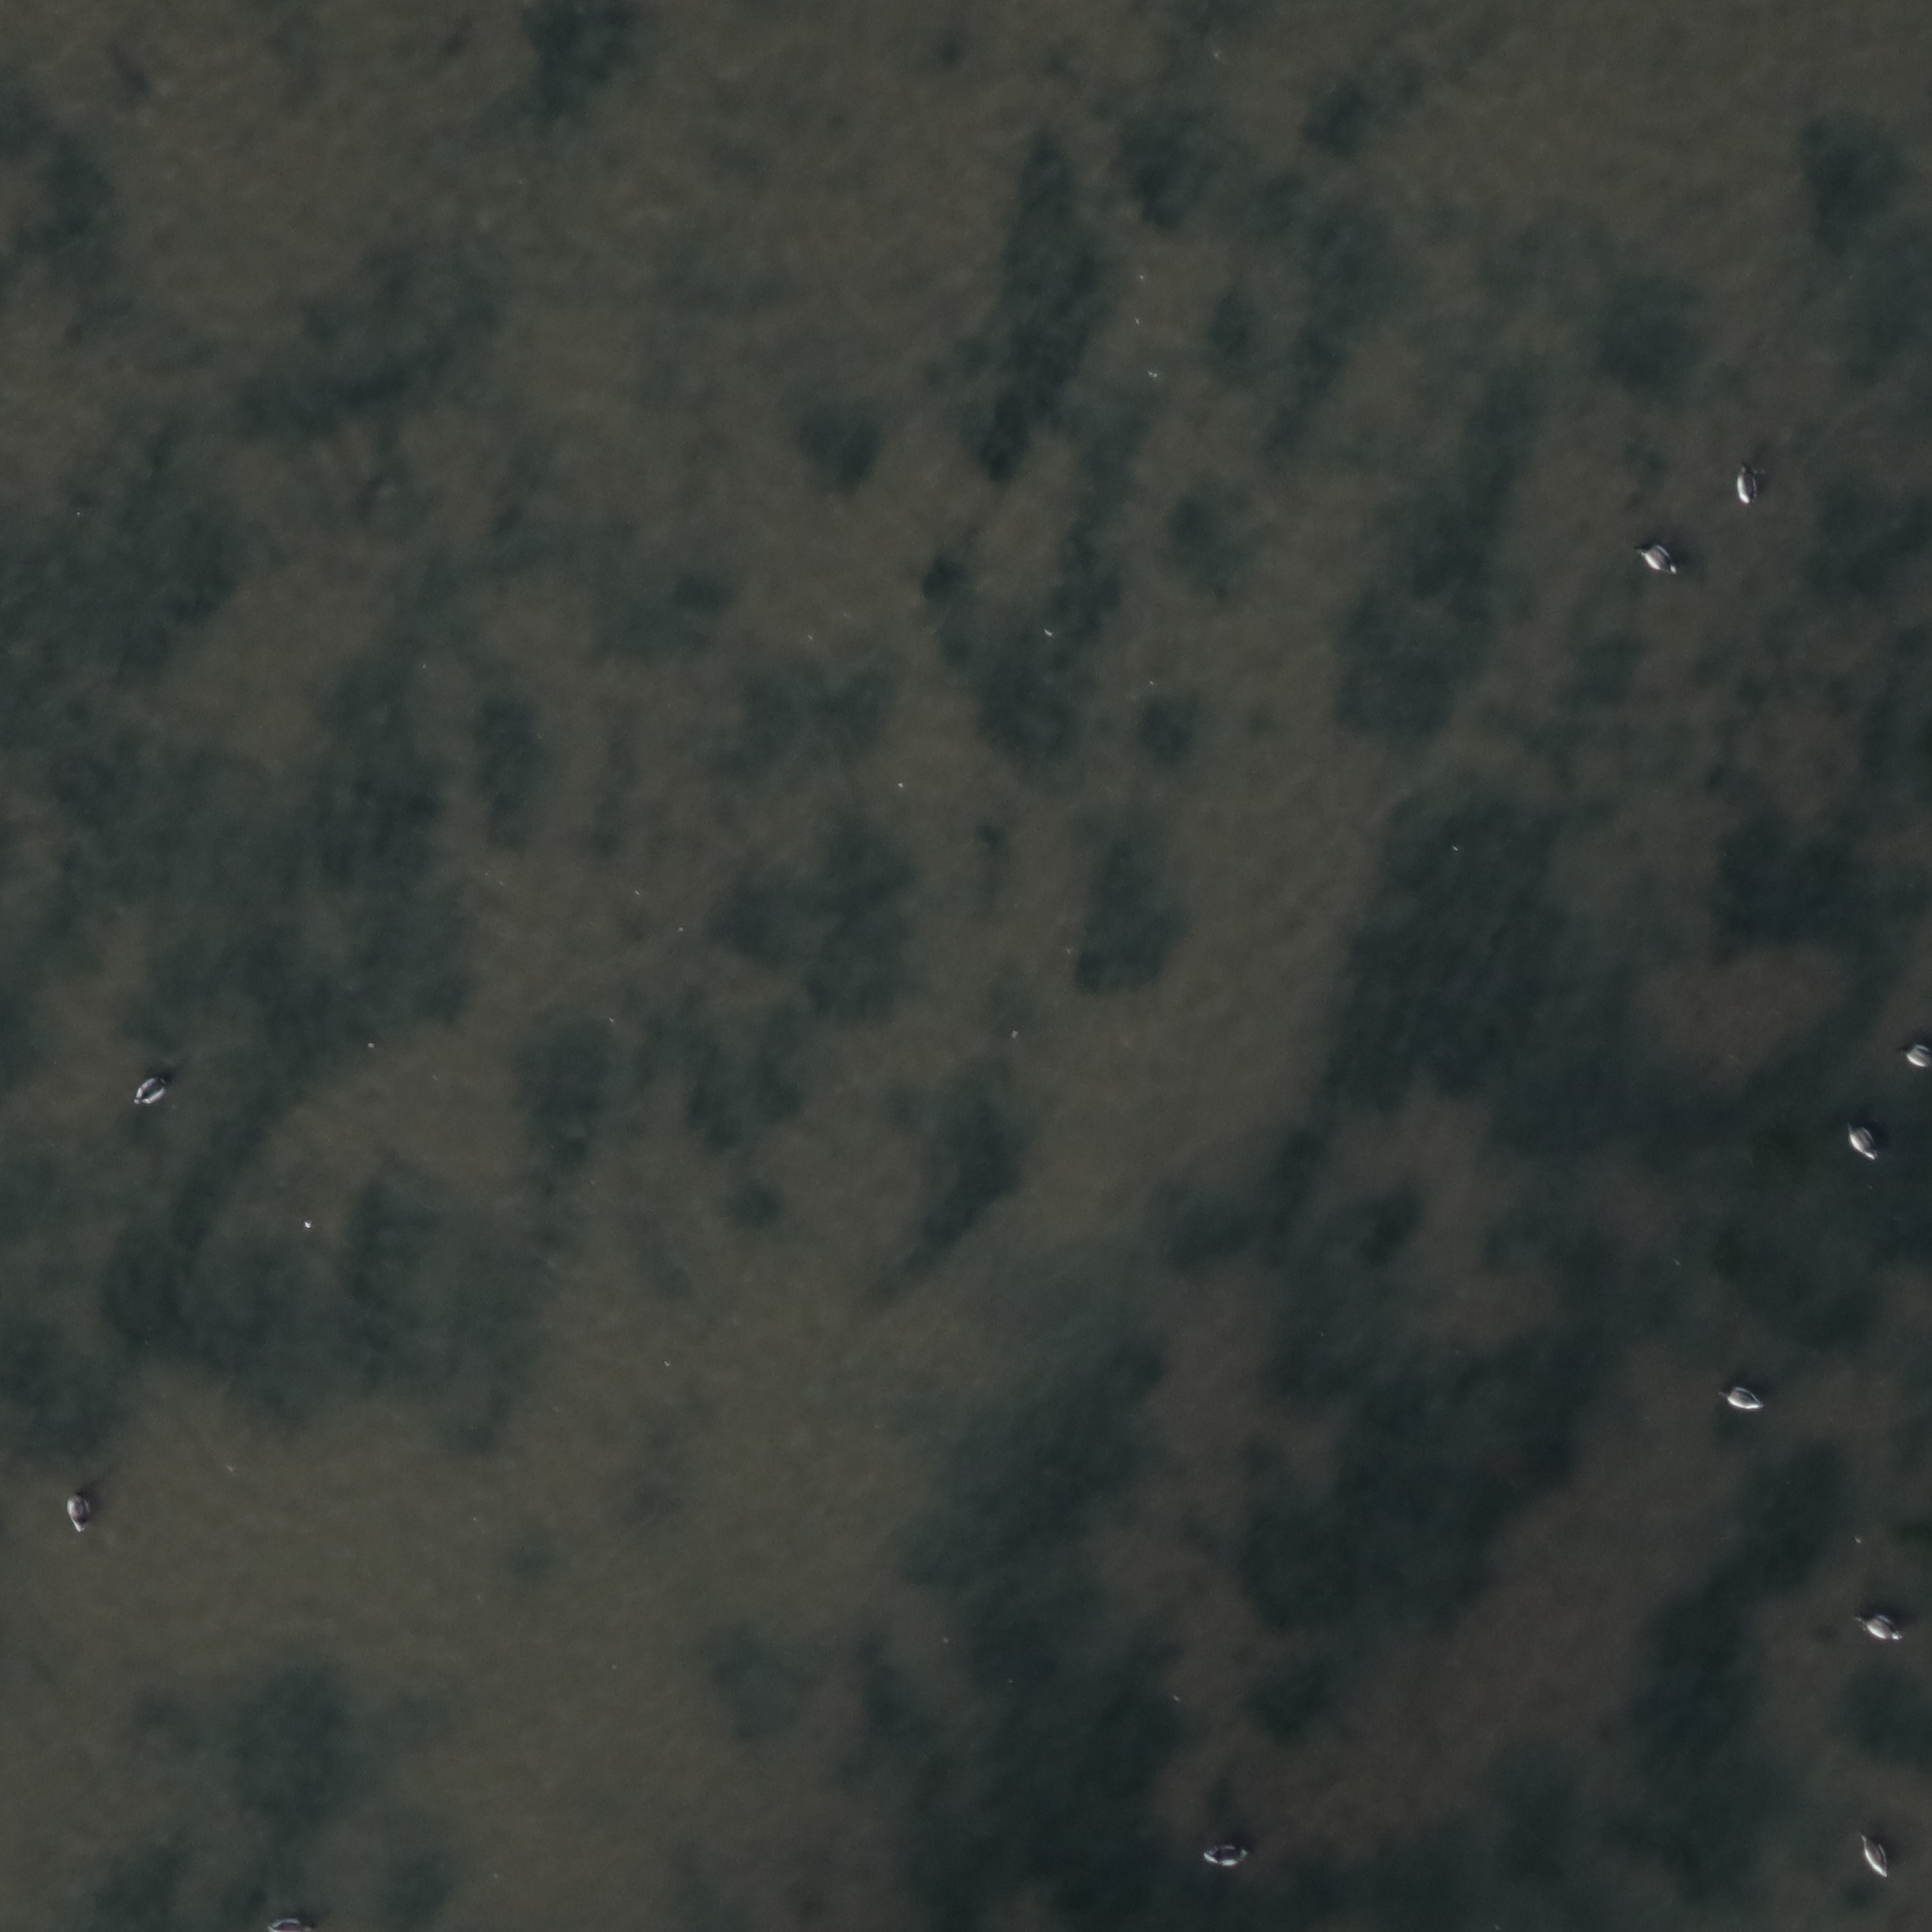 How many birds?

11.